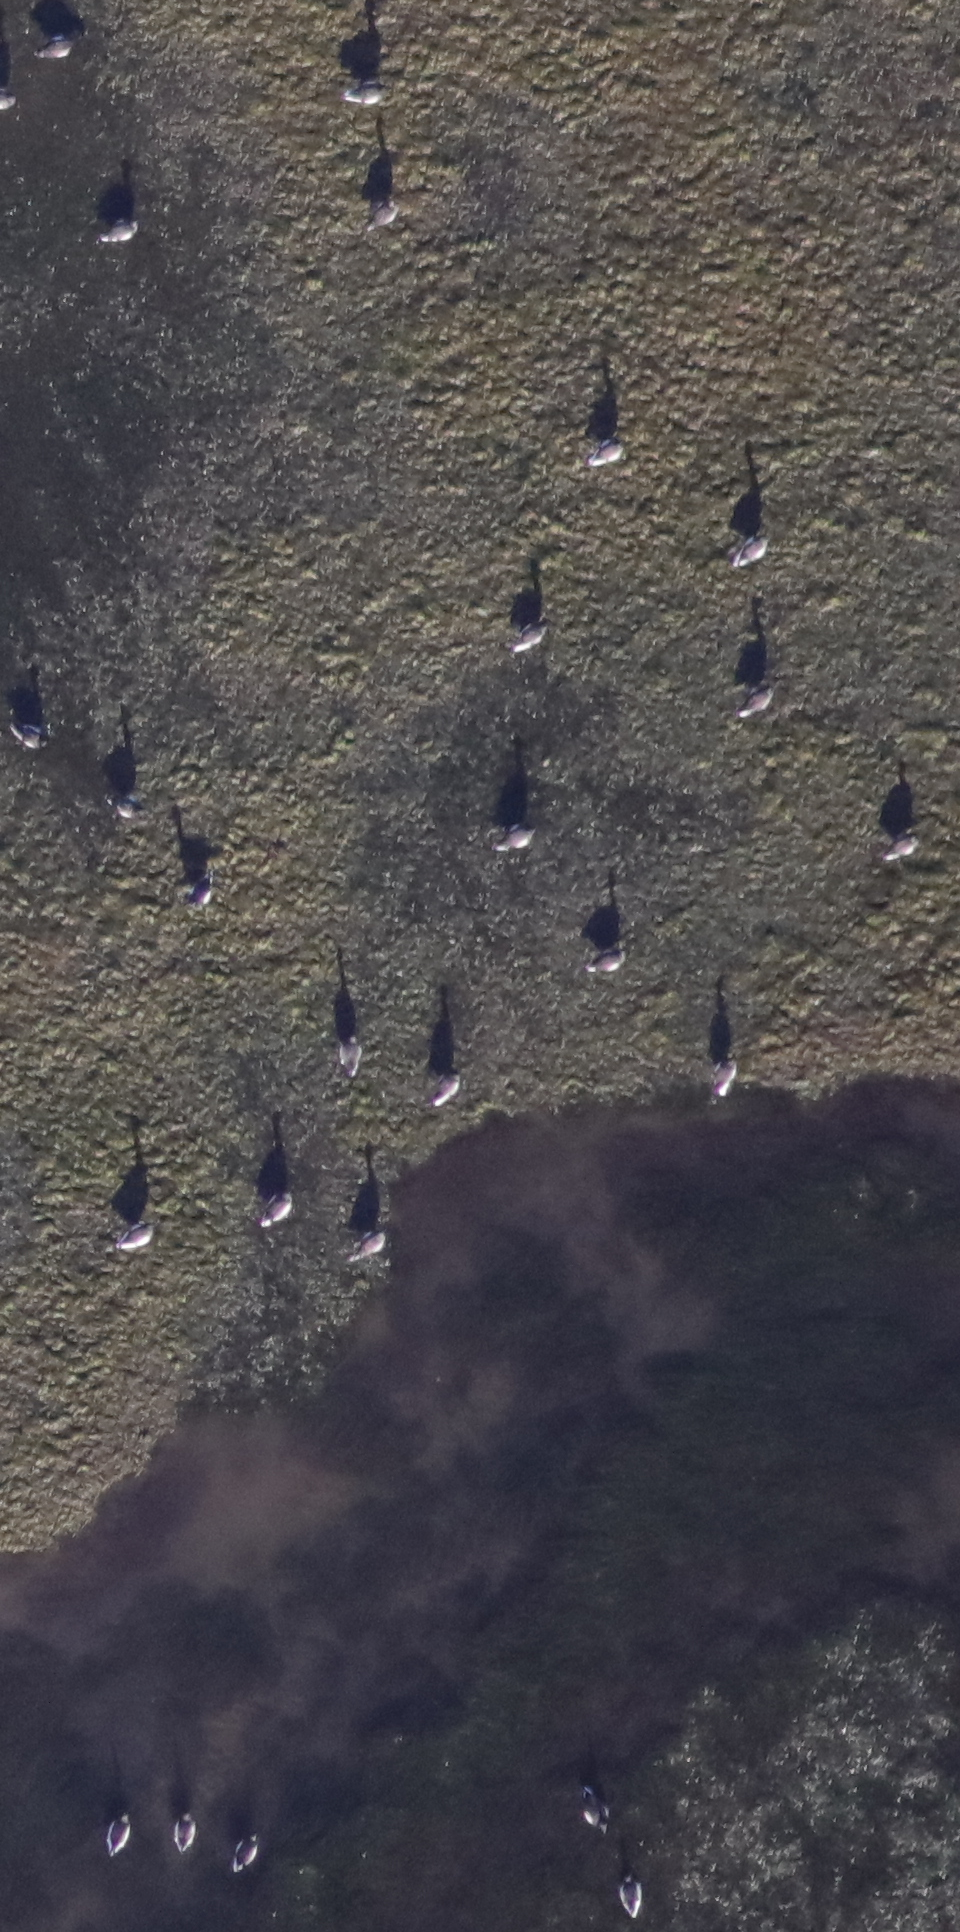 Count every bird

25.